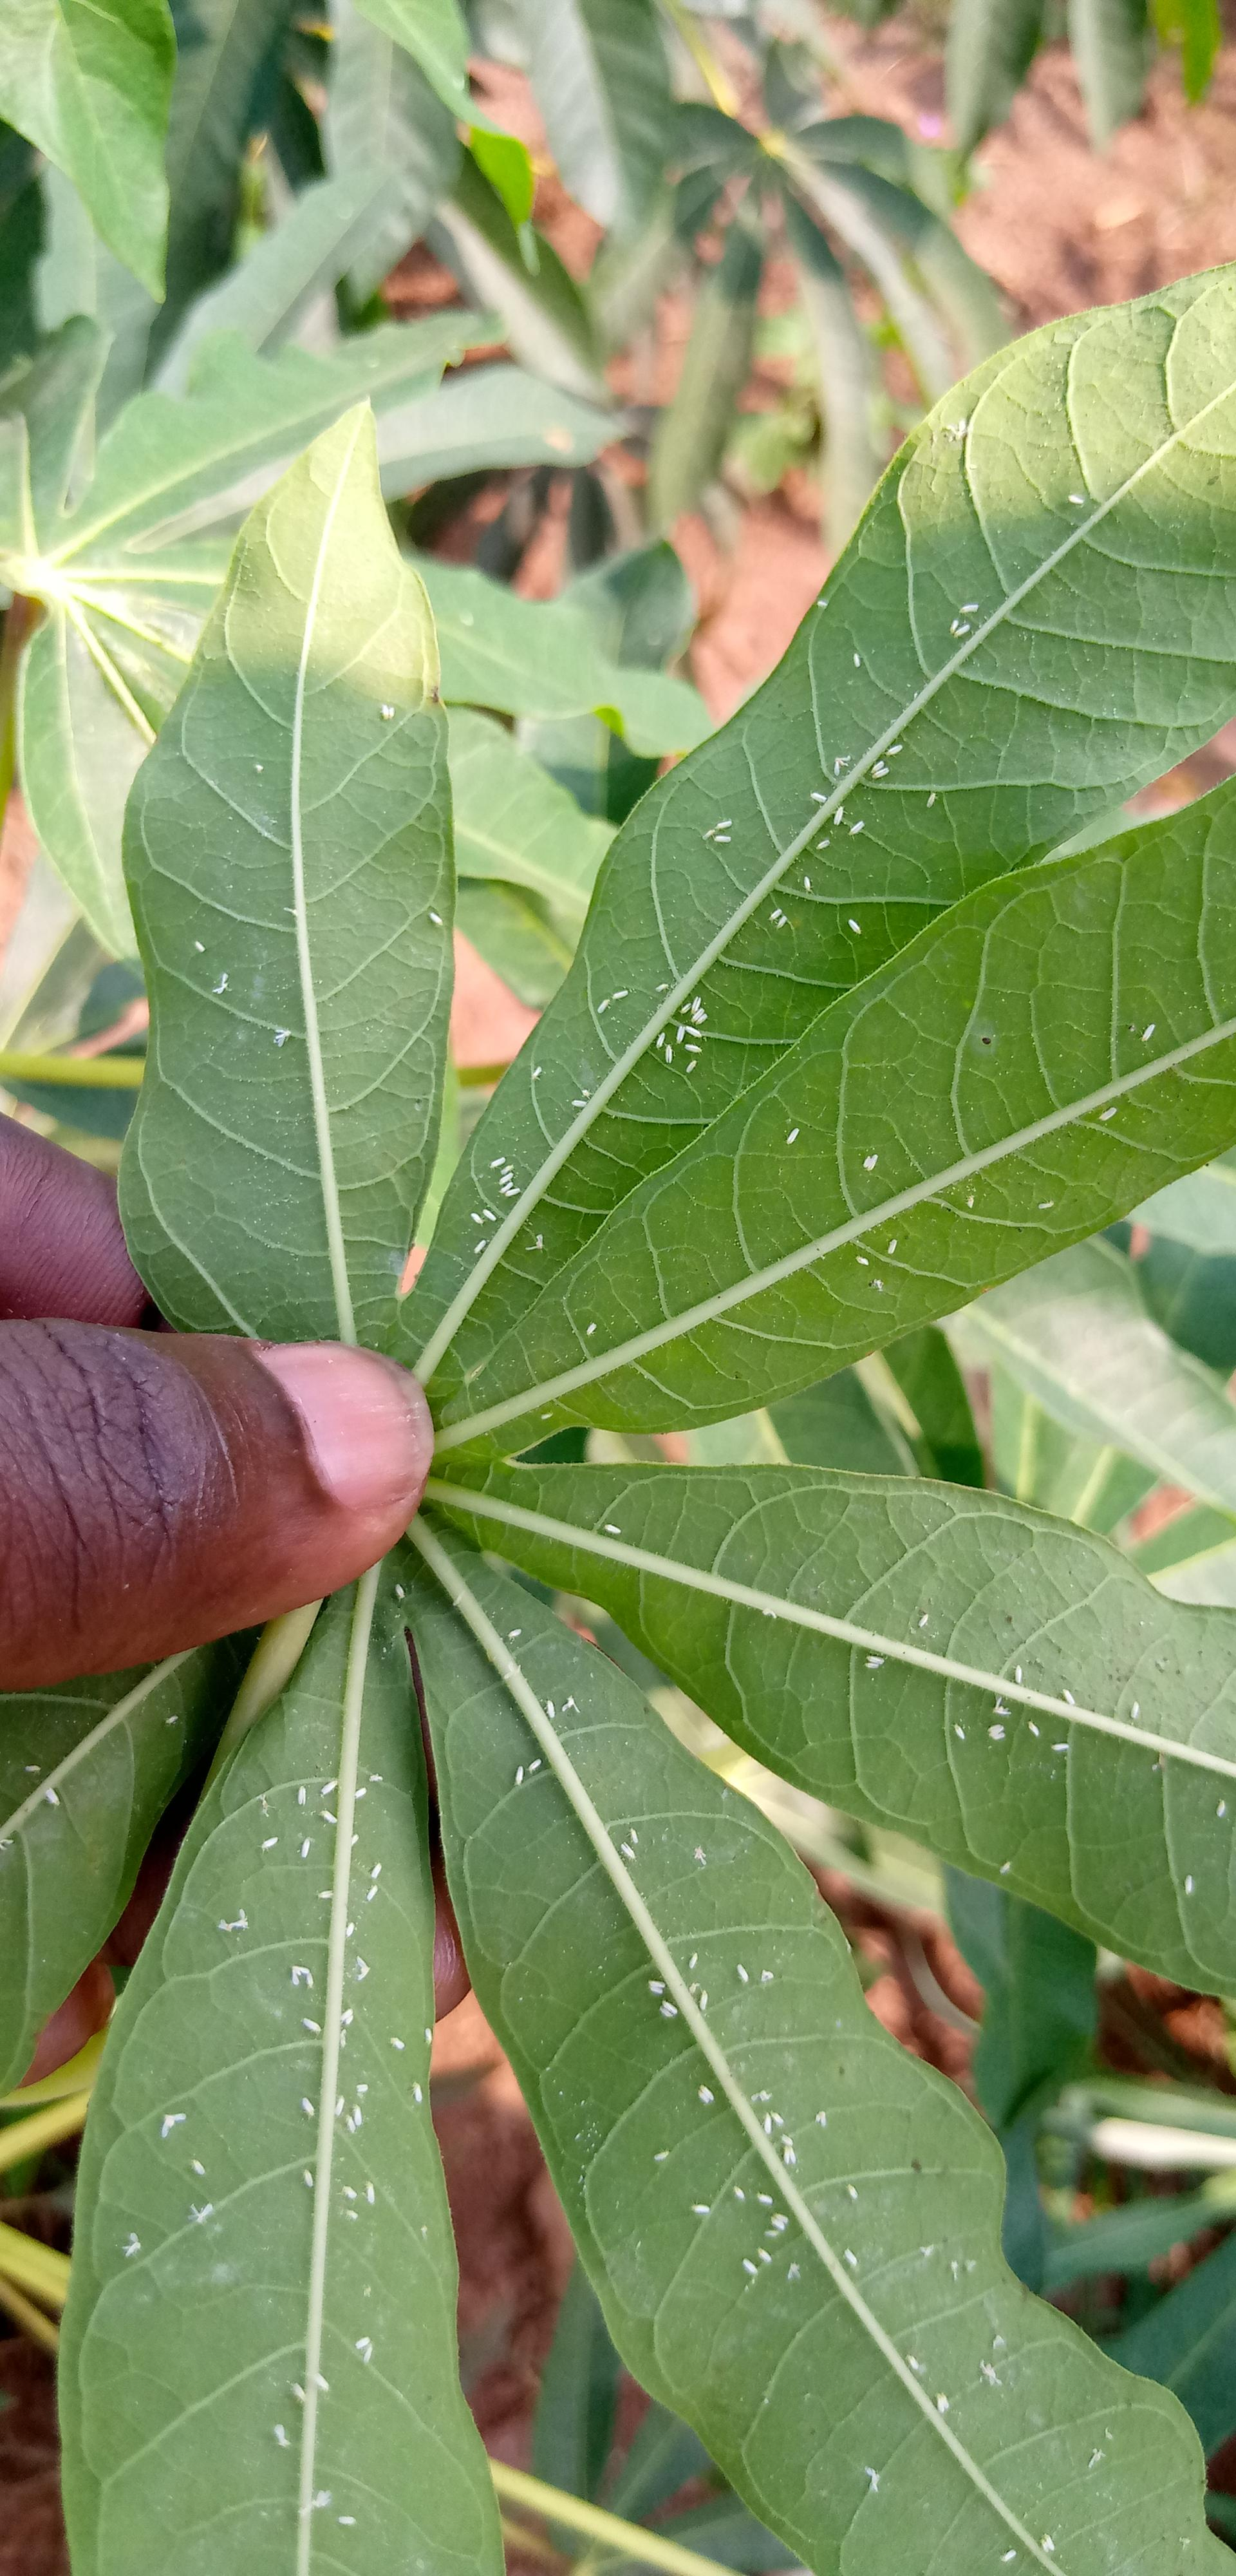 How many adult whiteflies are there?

161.